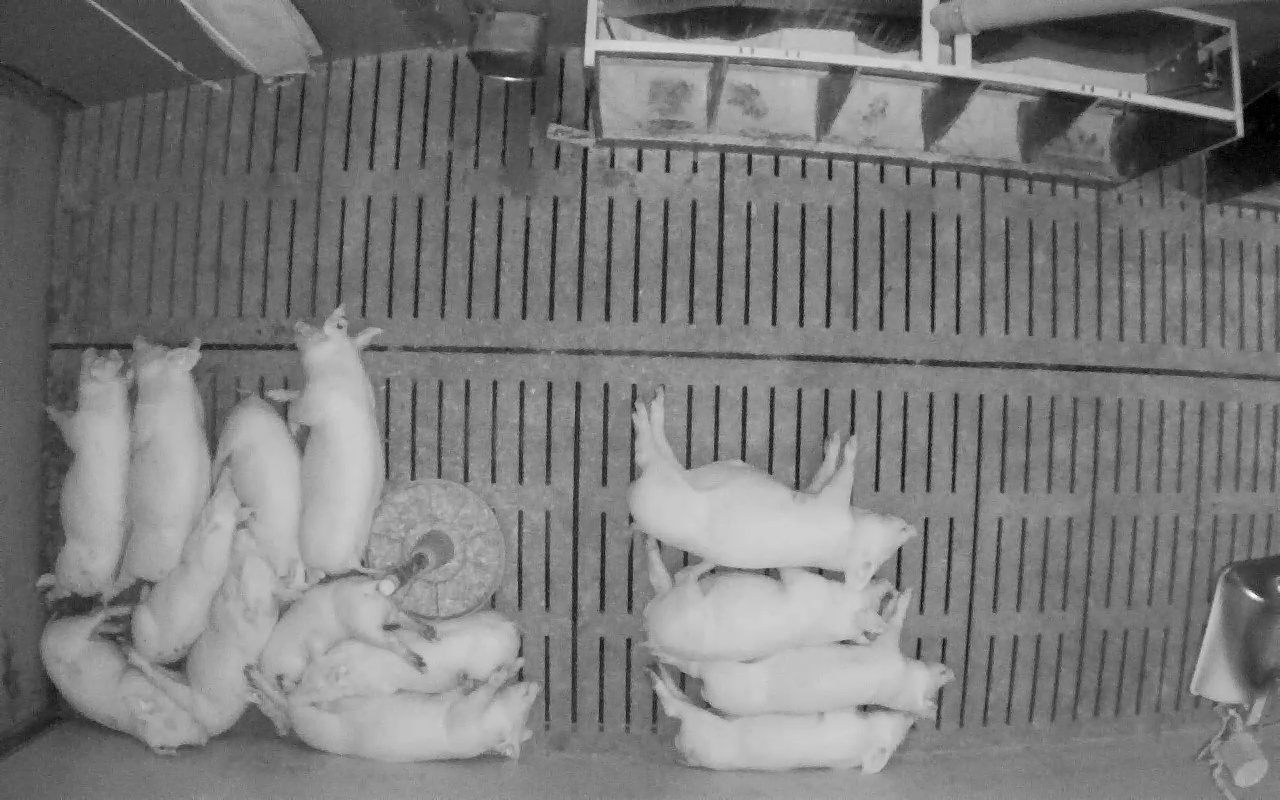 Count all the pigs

14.